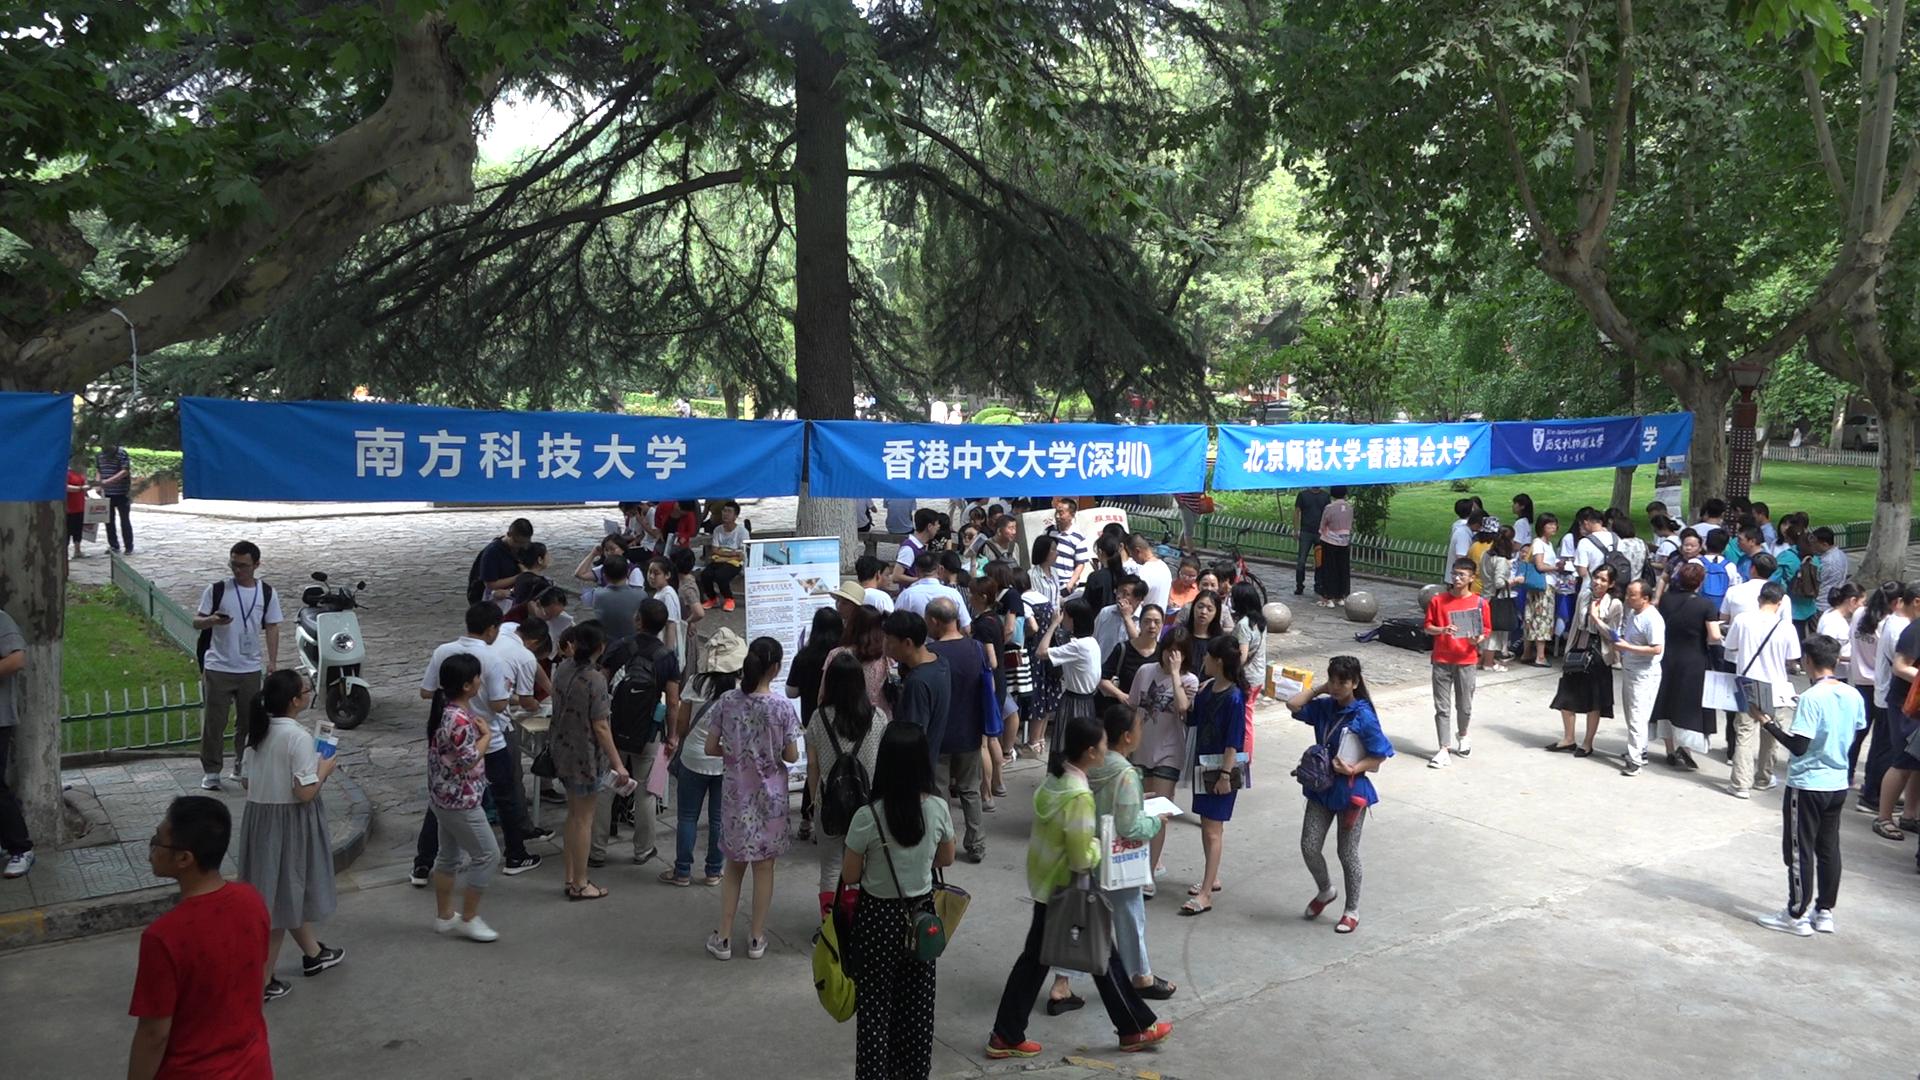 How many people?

98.